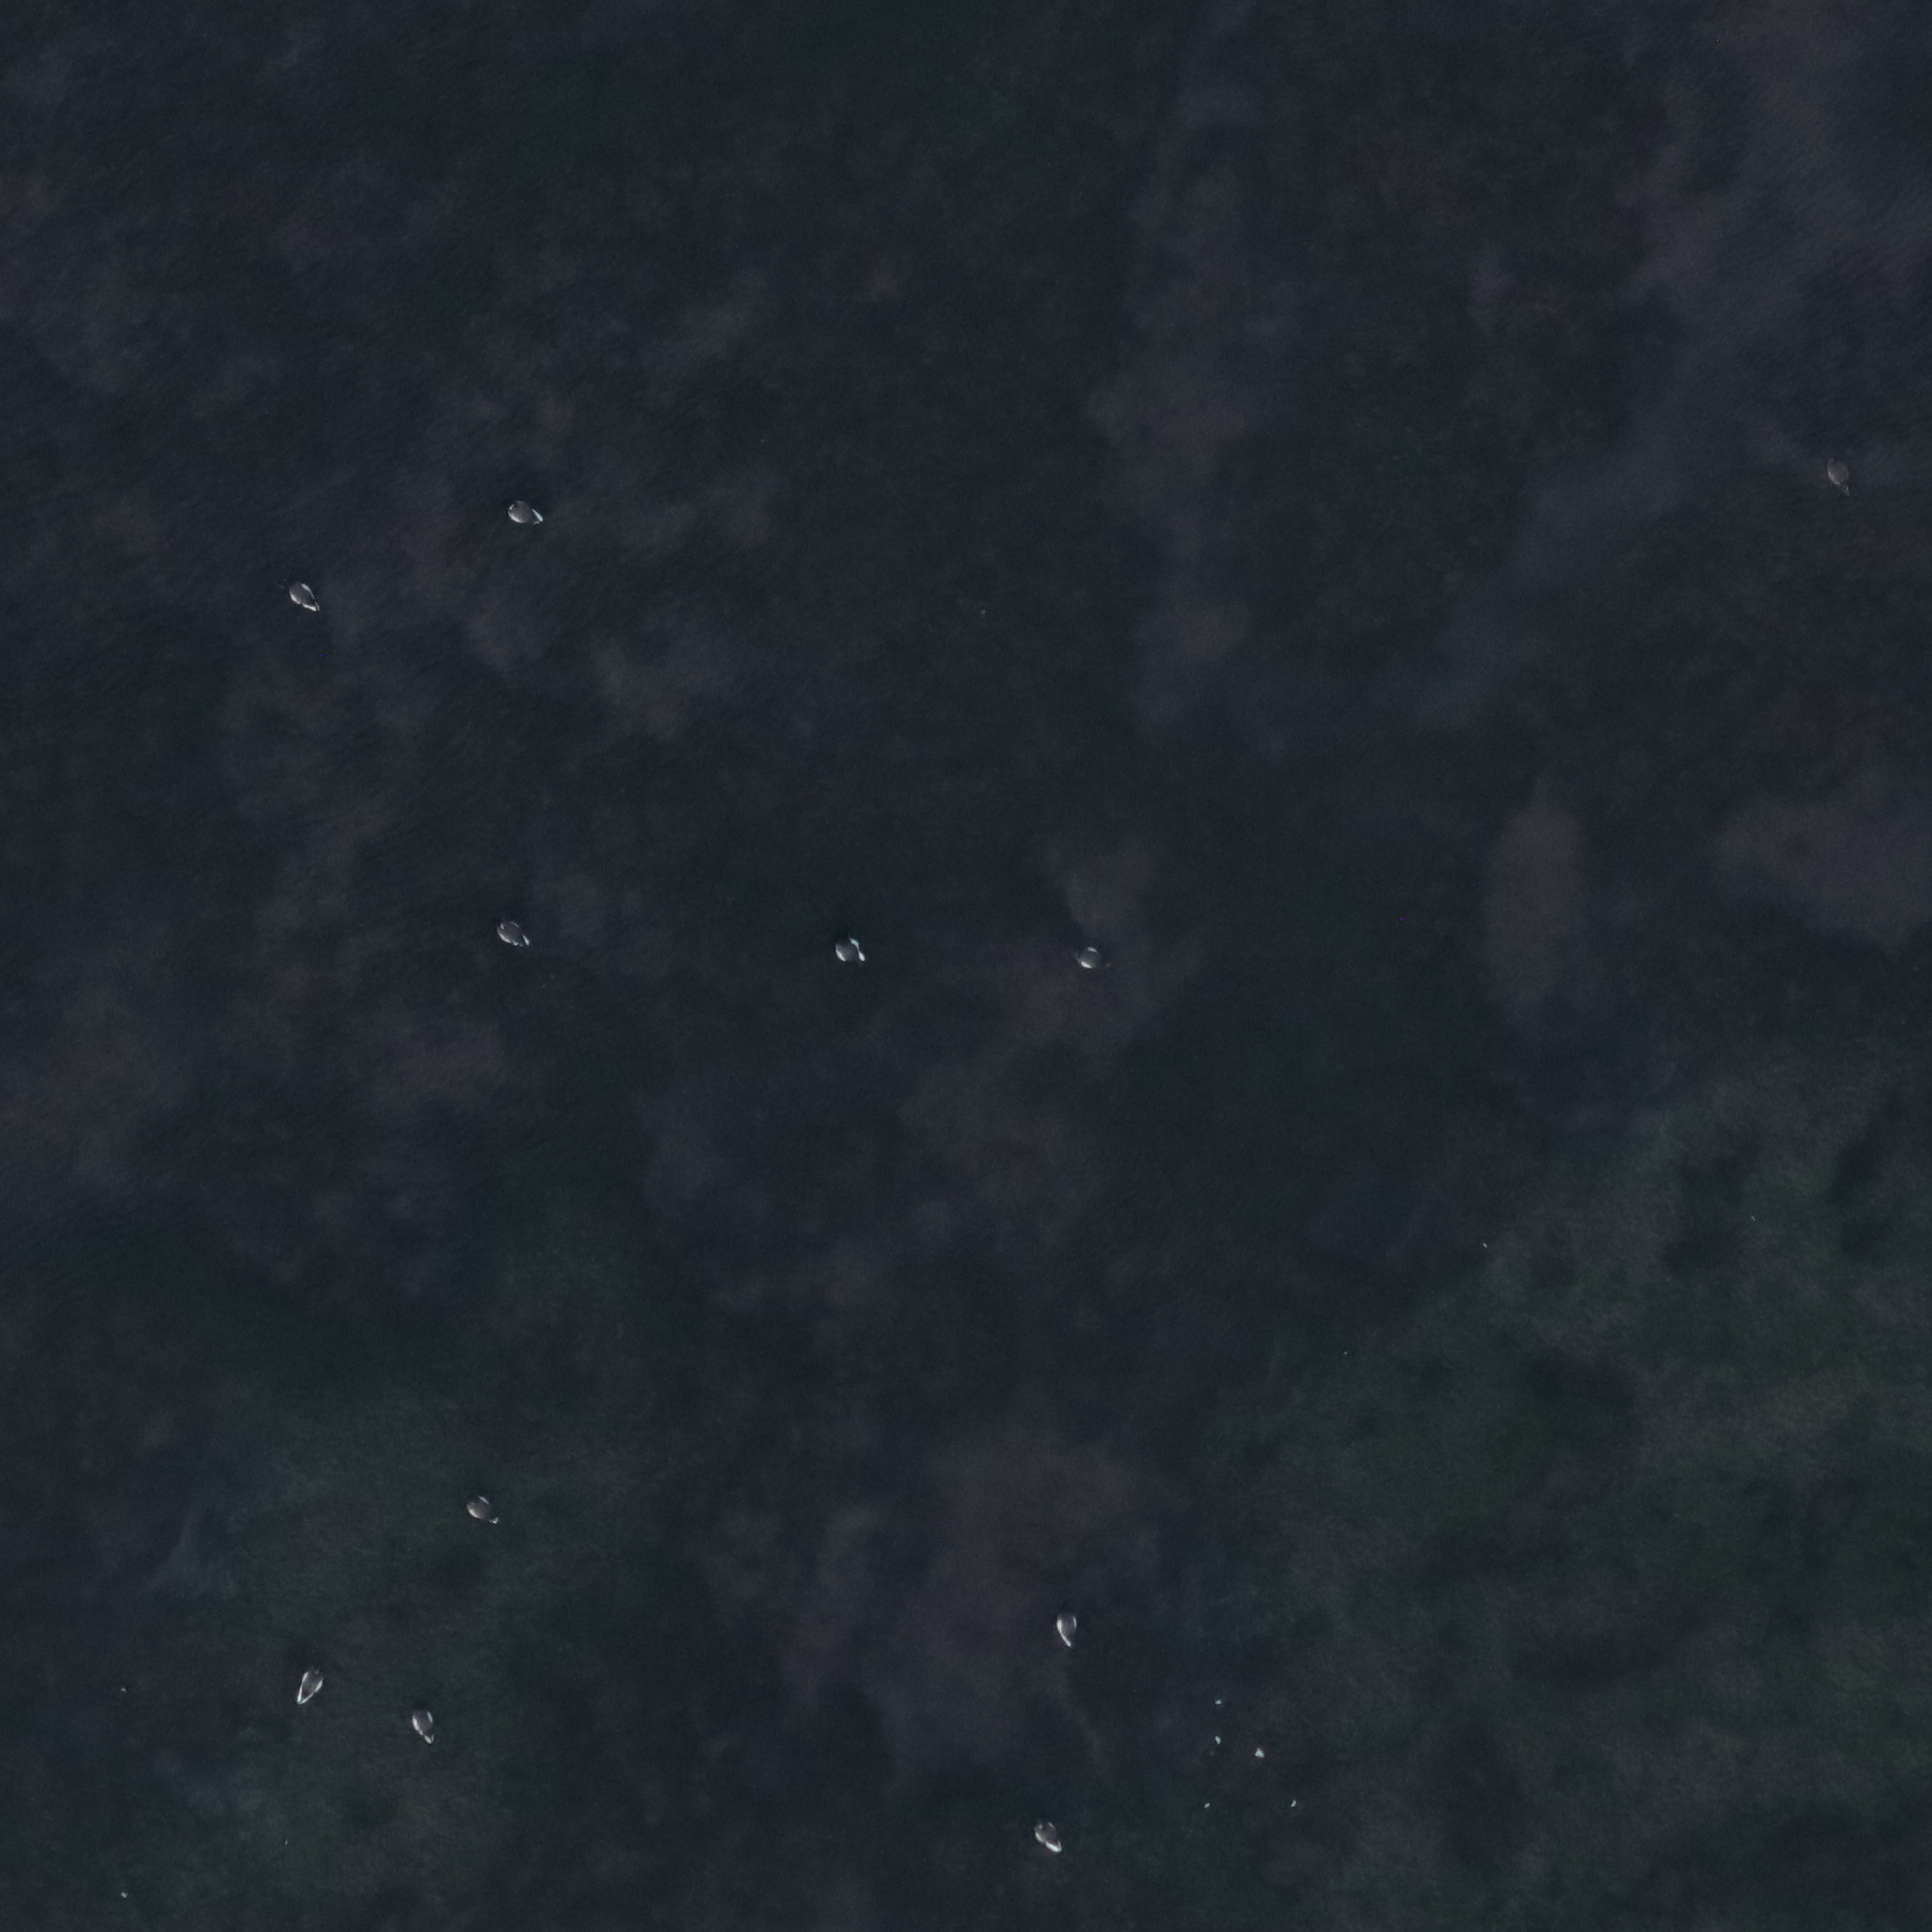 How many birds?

11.